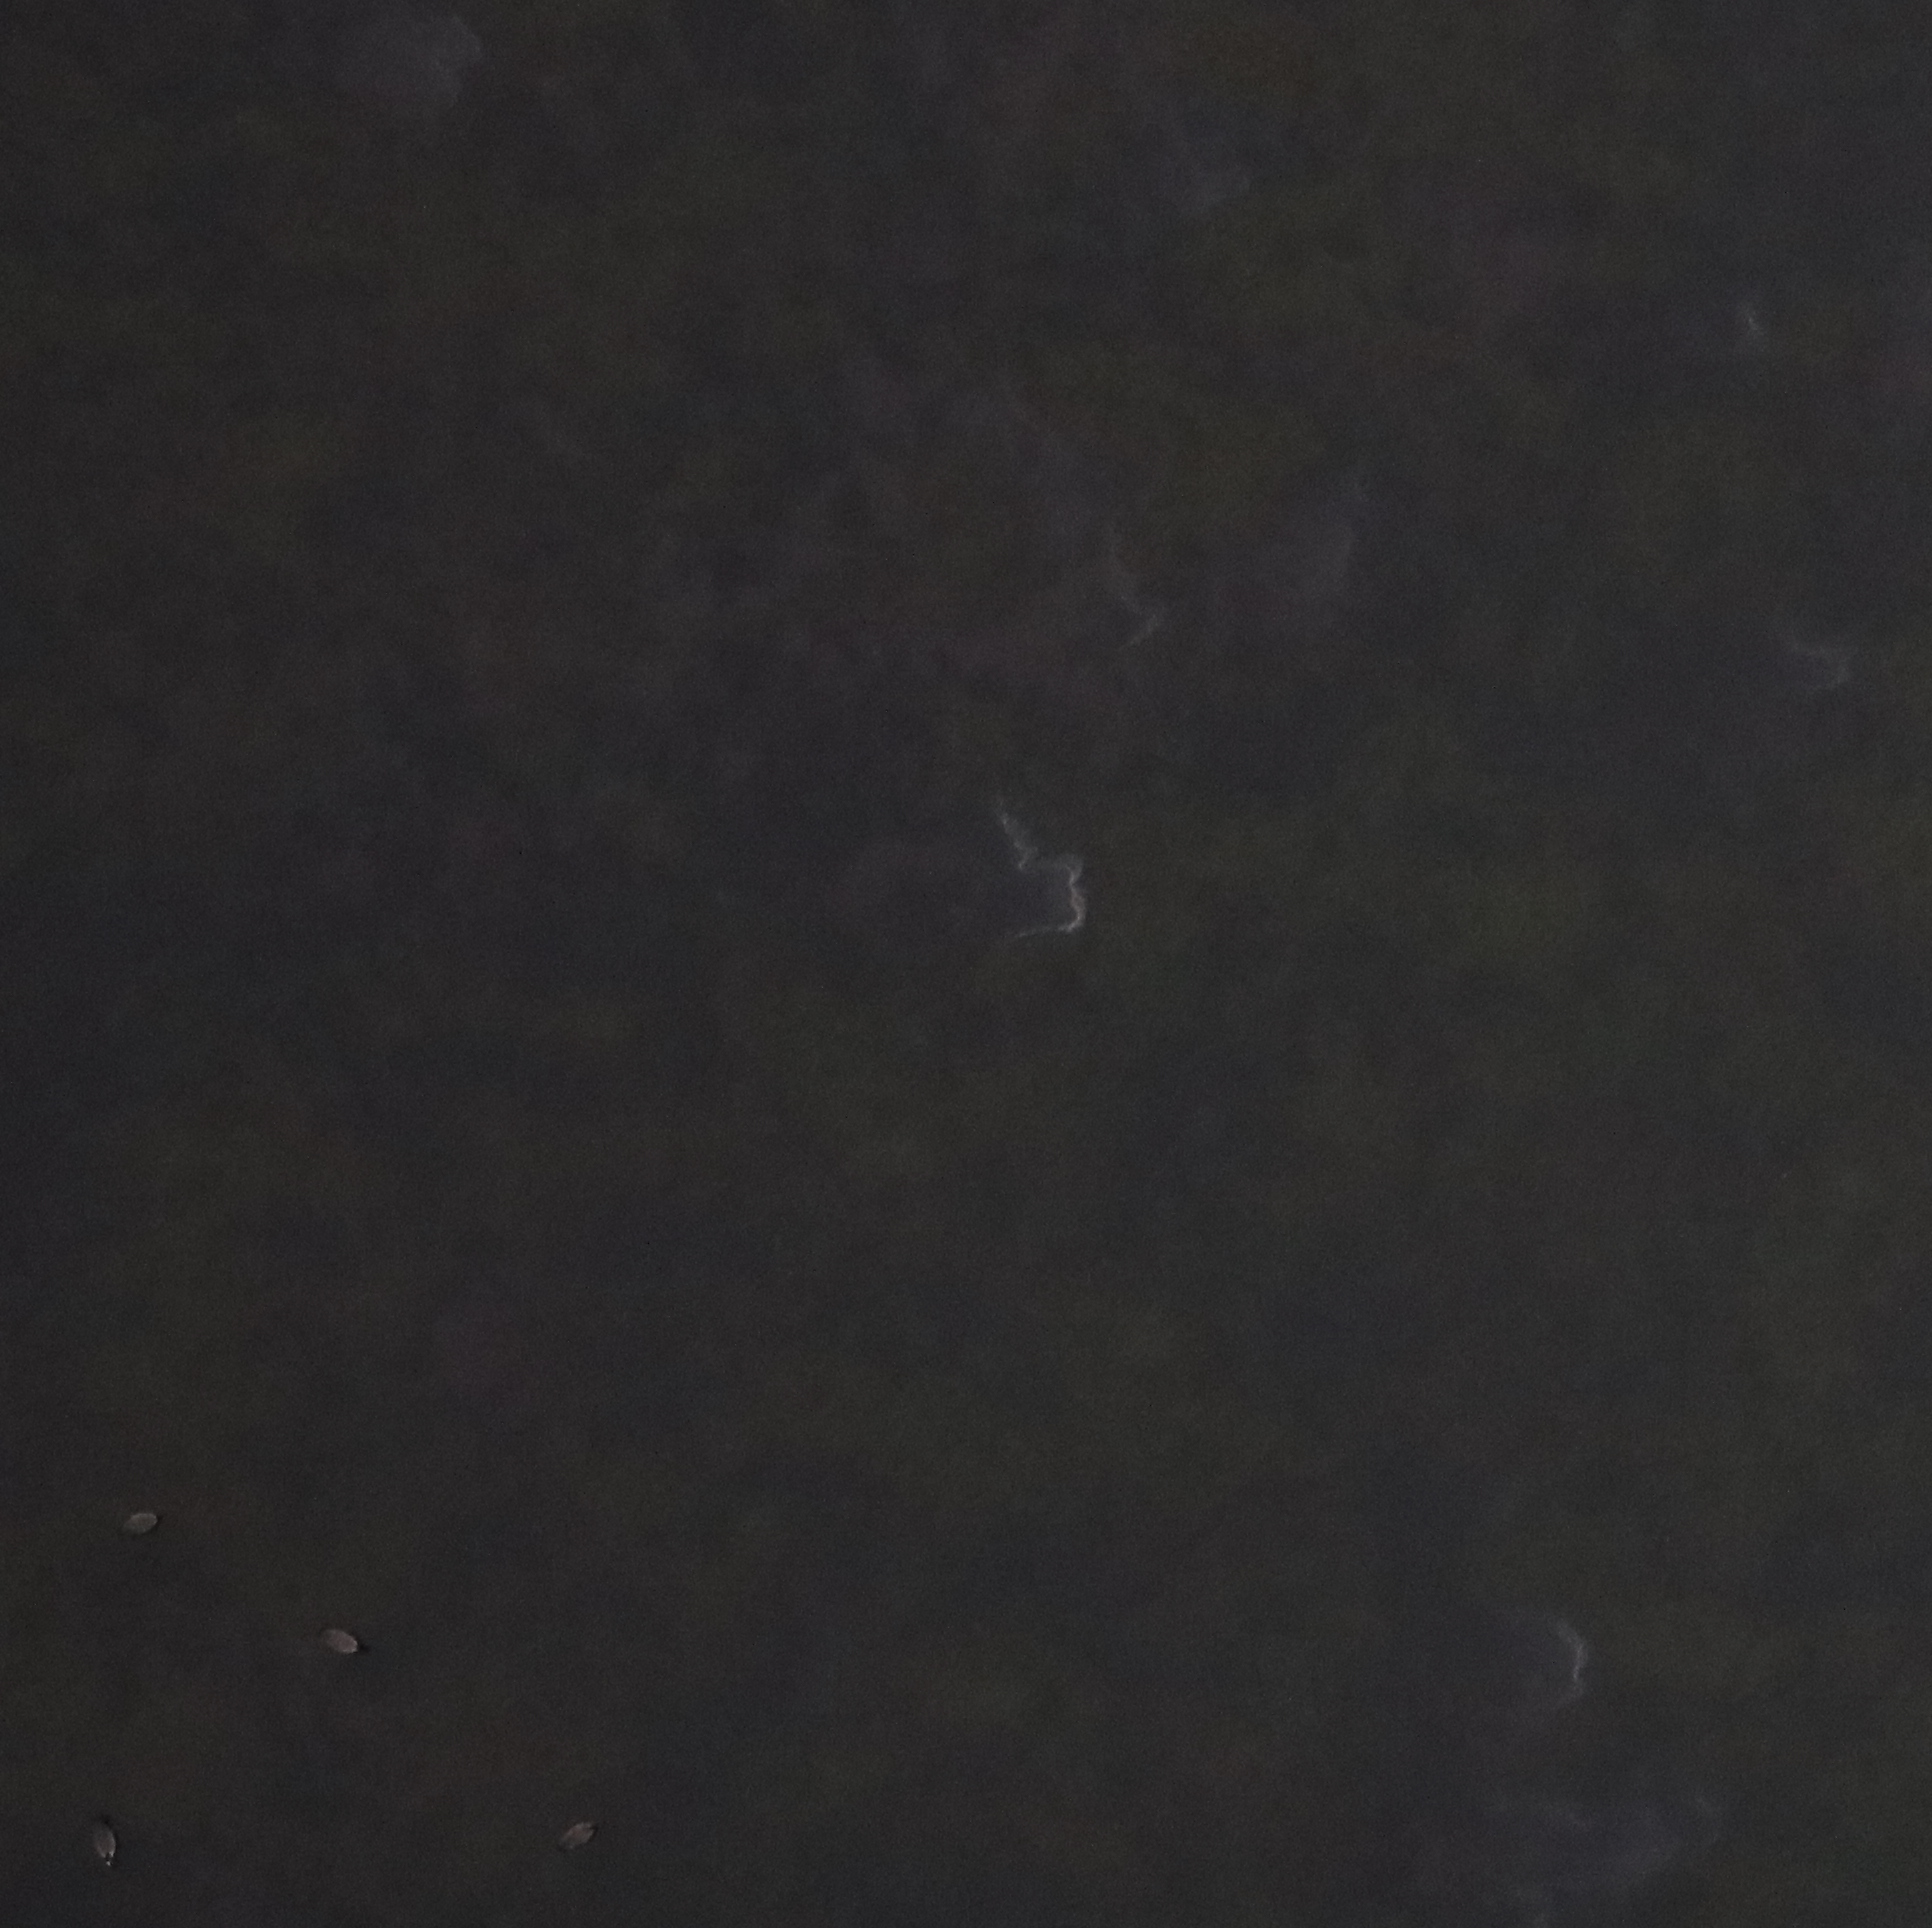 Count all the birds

4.